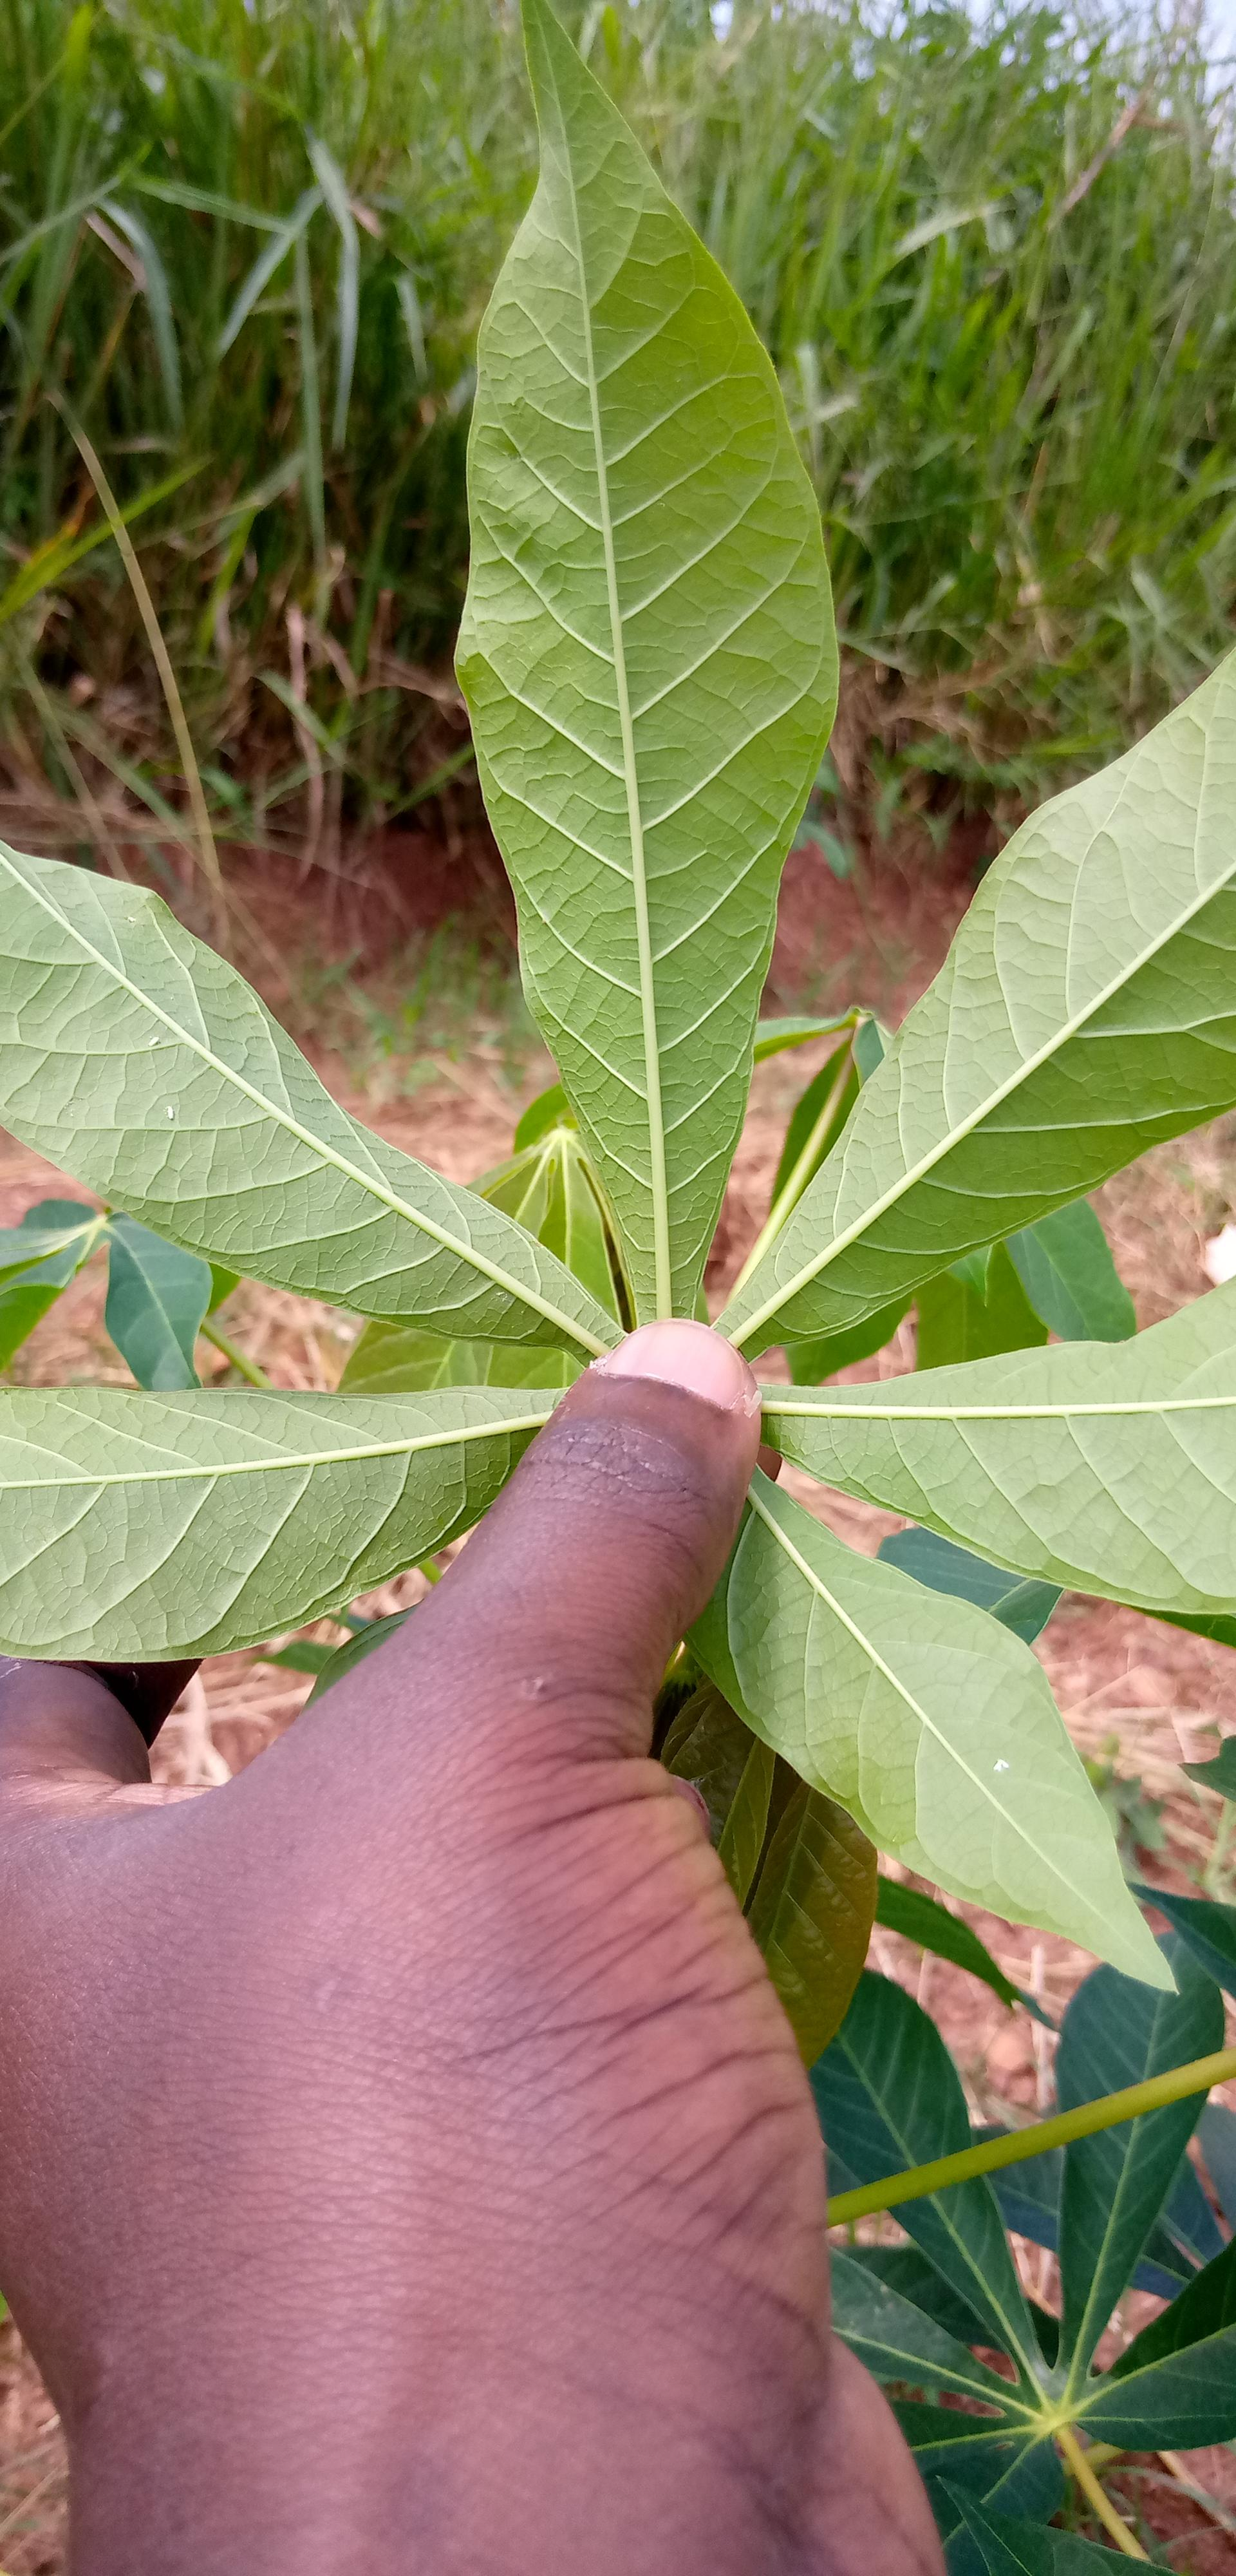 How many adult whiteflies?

4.